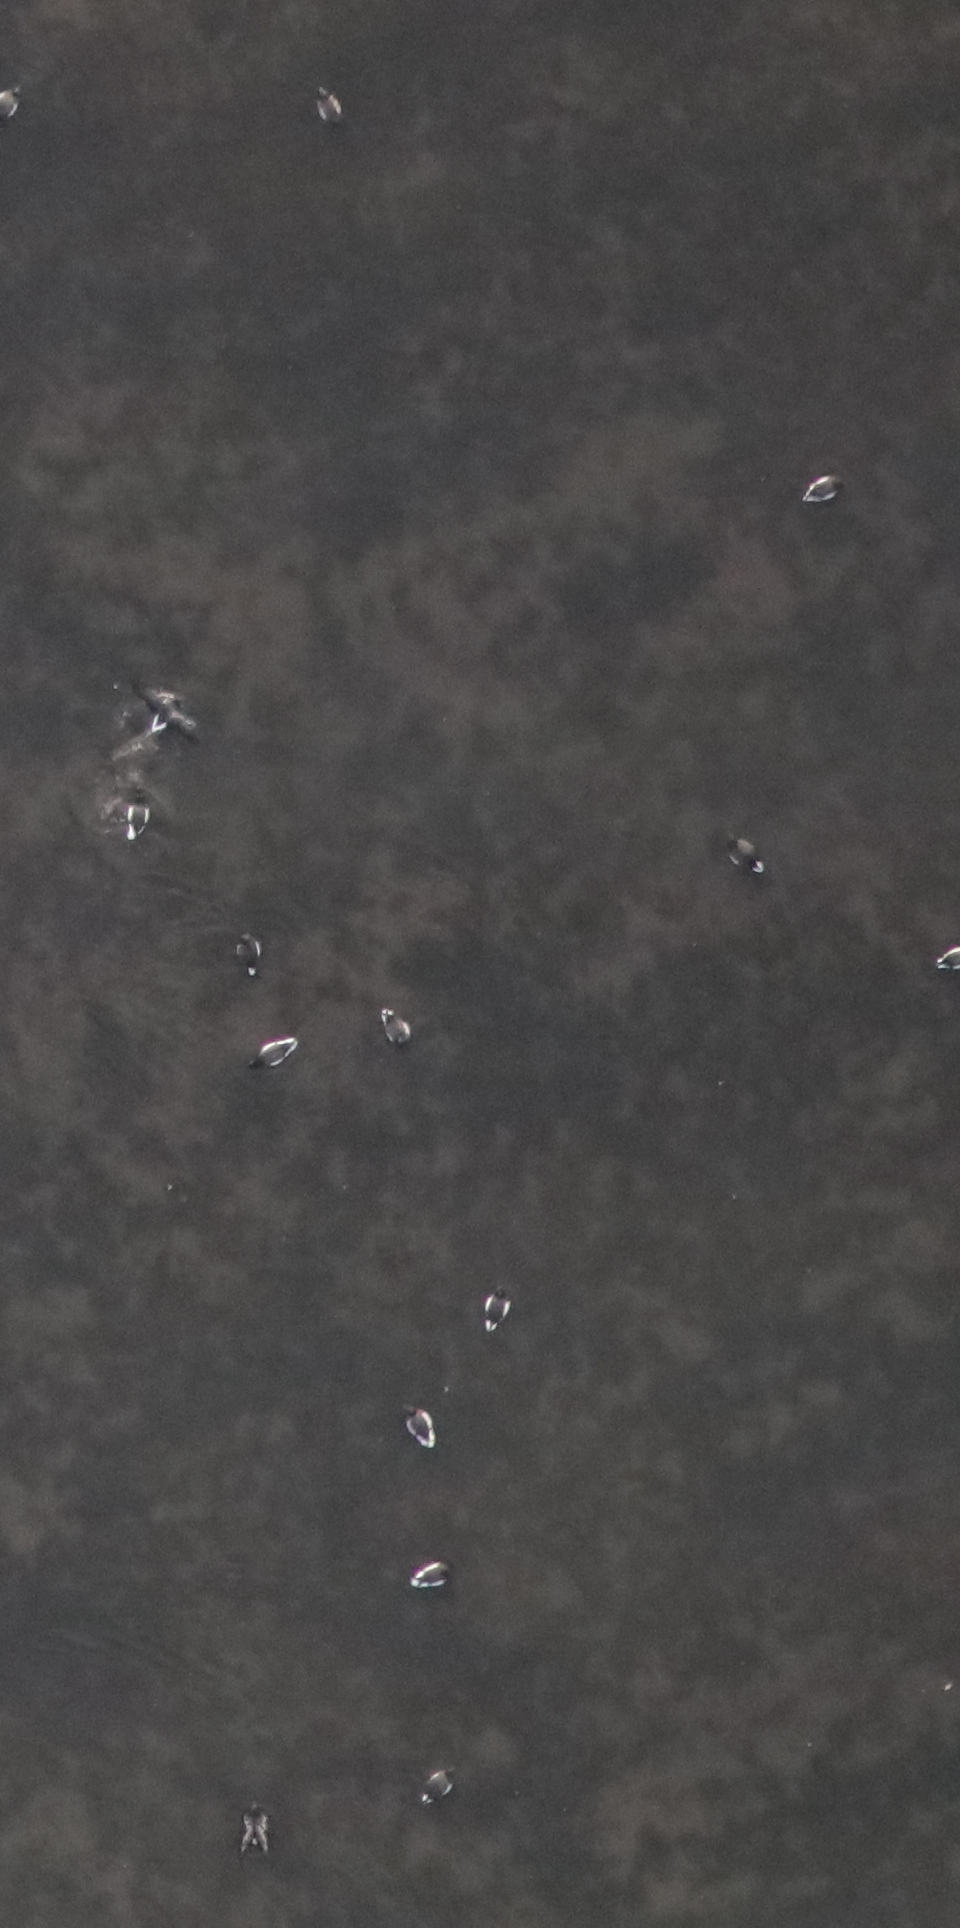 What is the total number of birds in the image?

15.